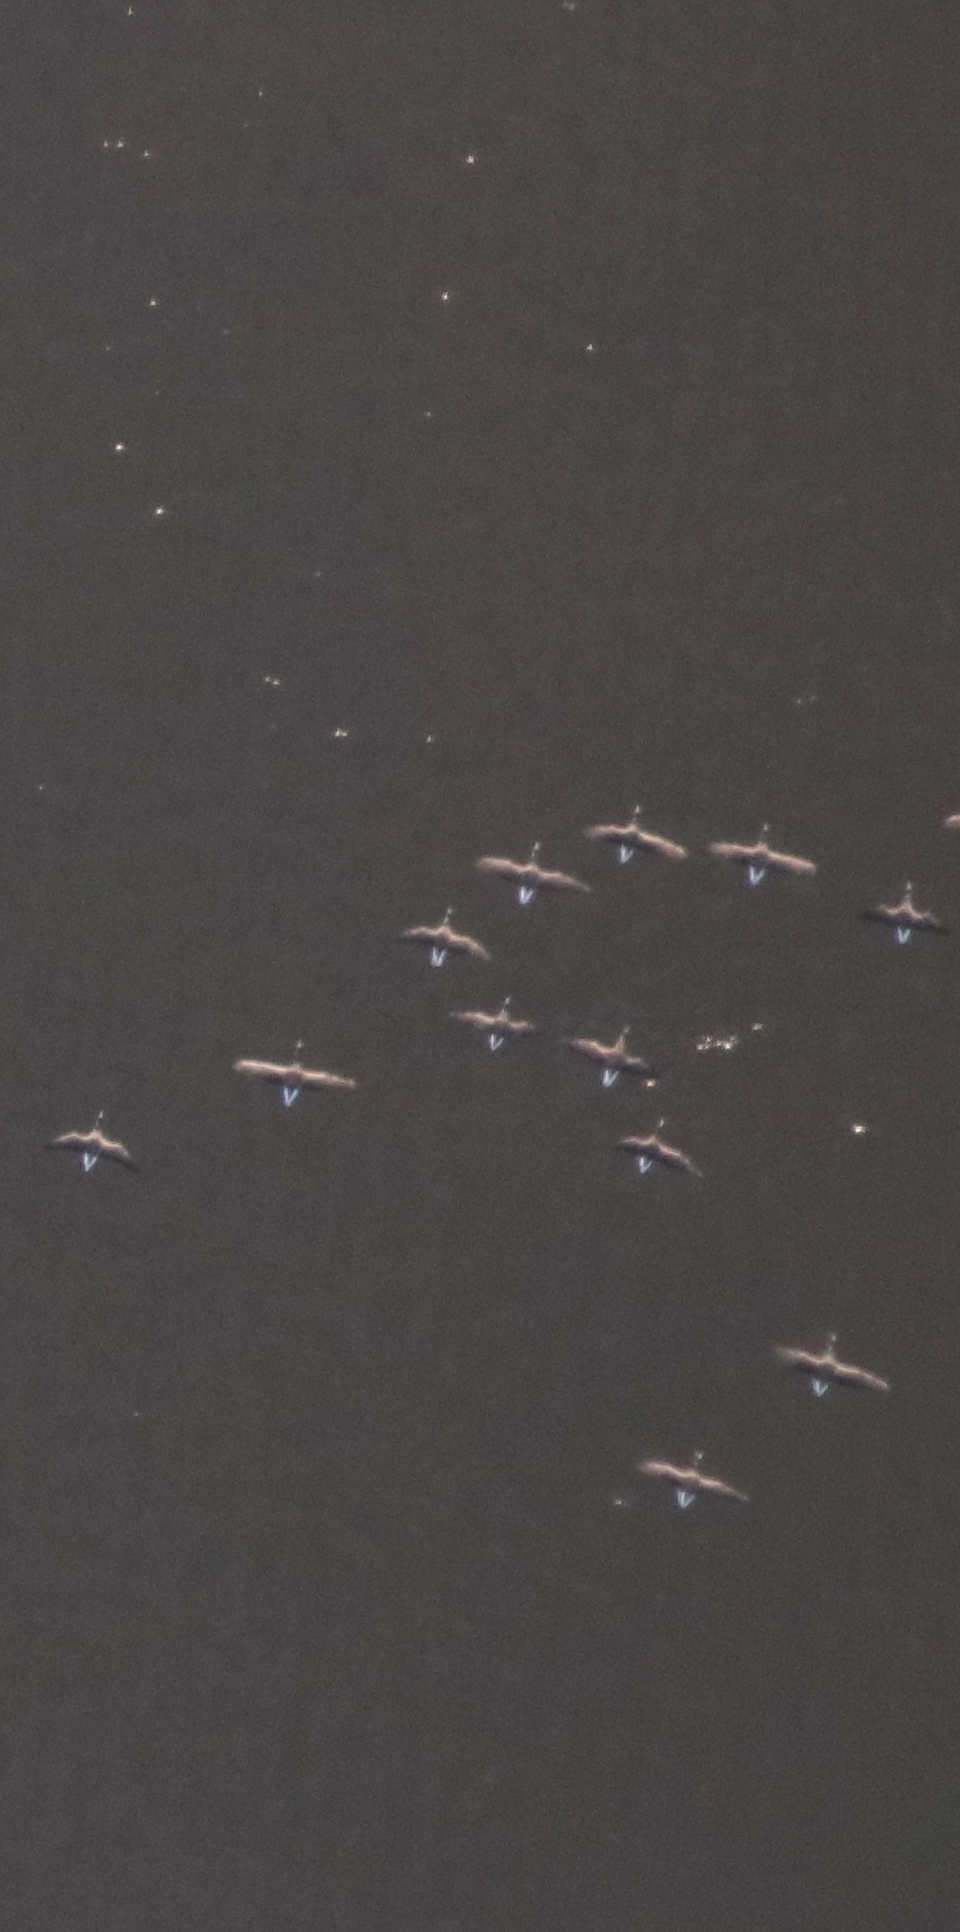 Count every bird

12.